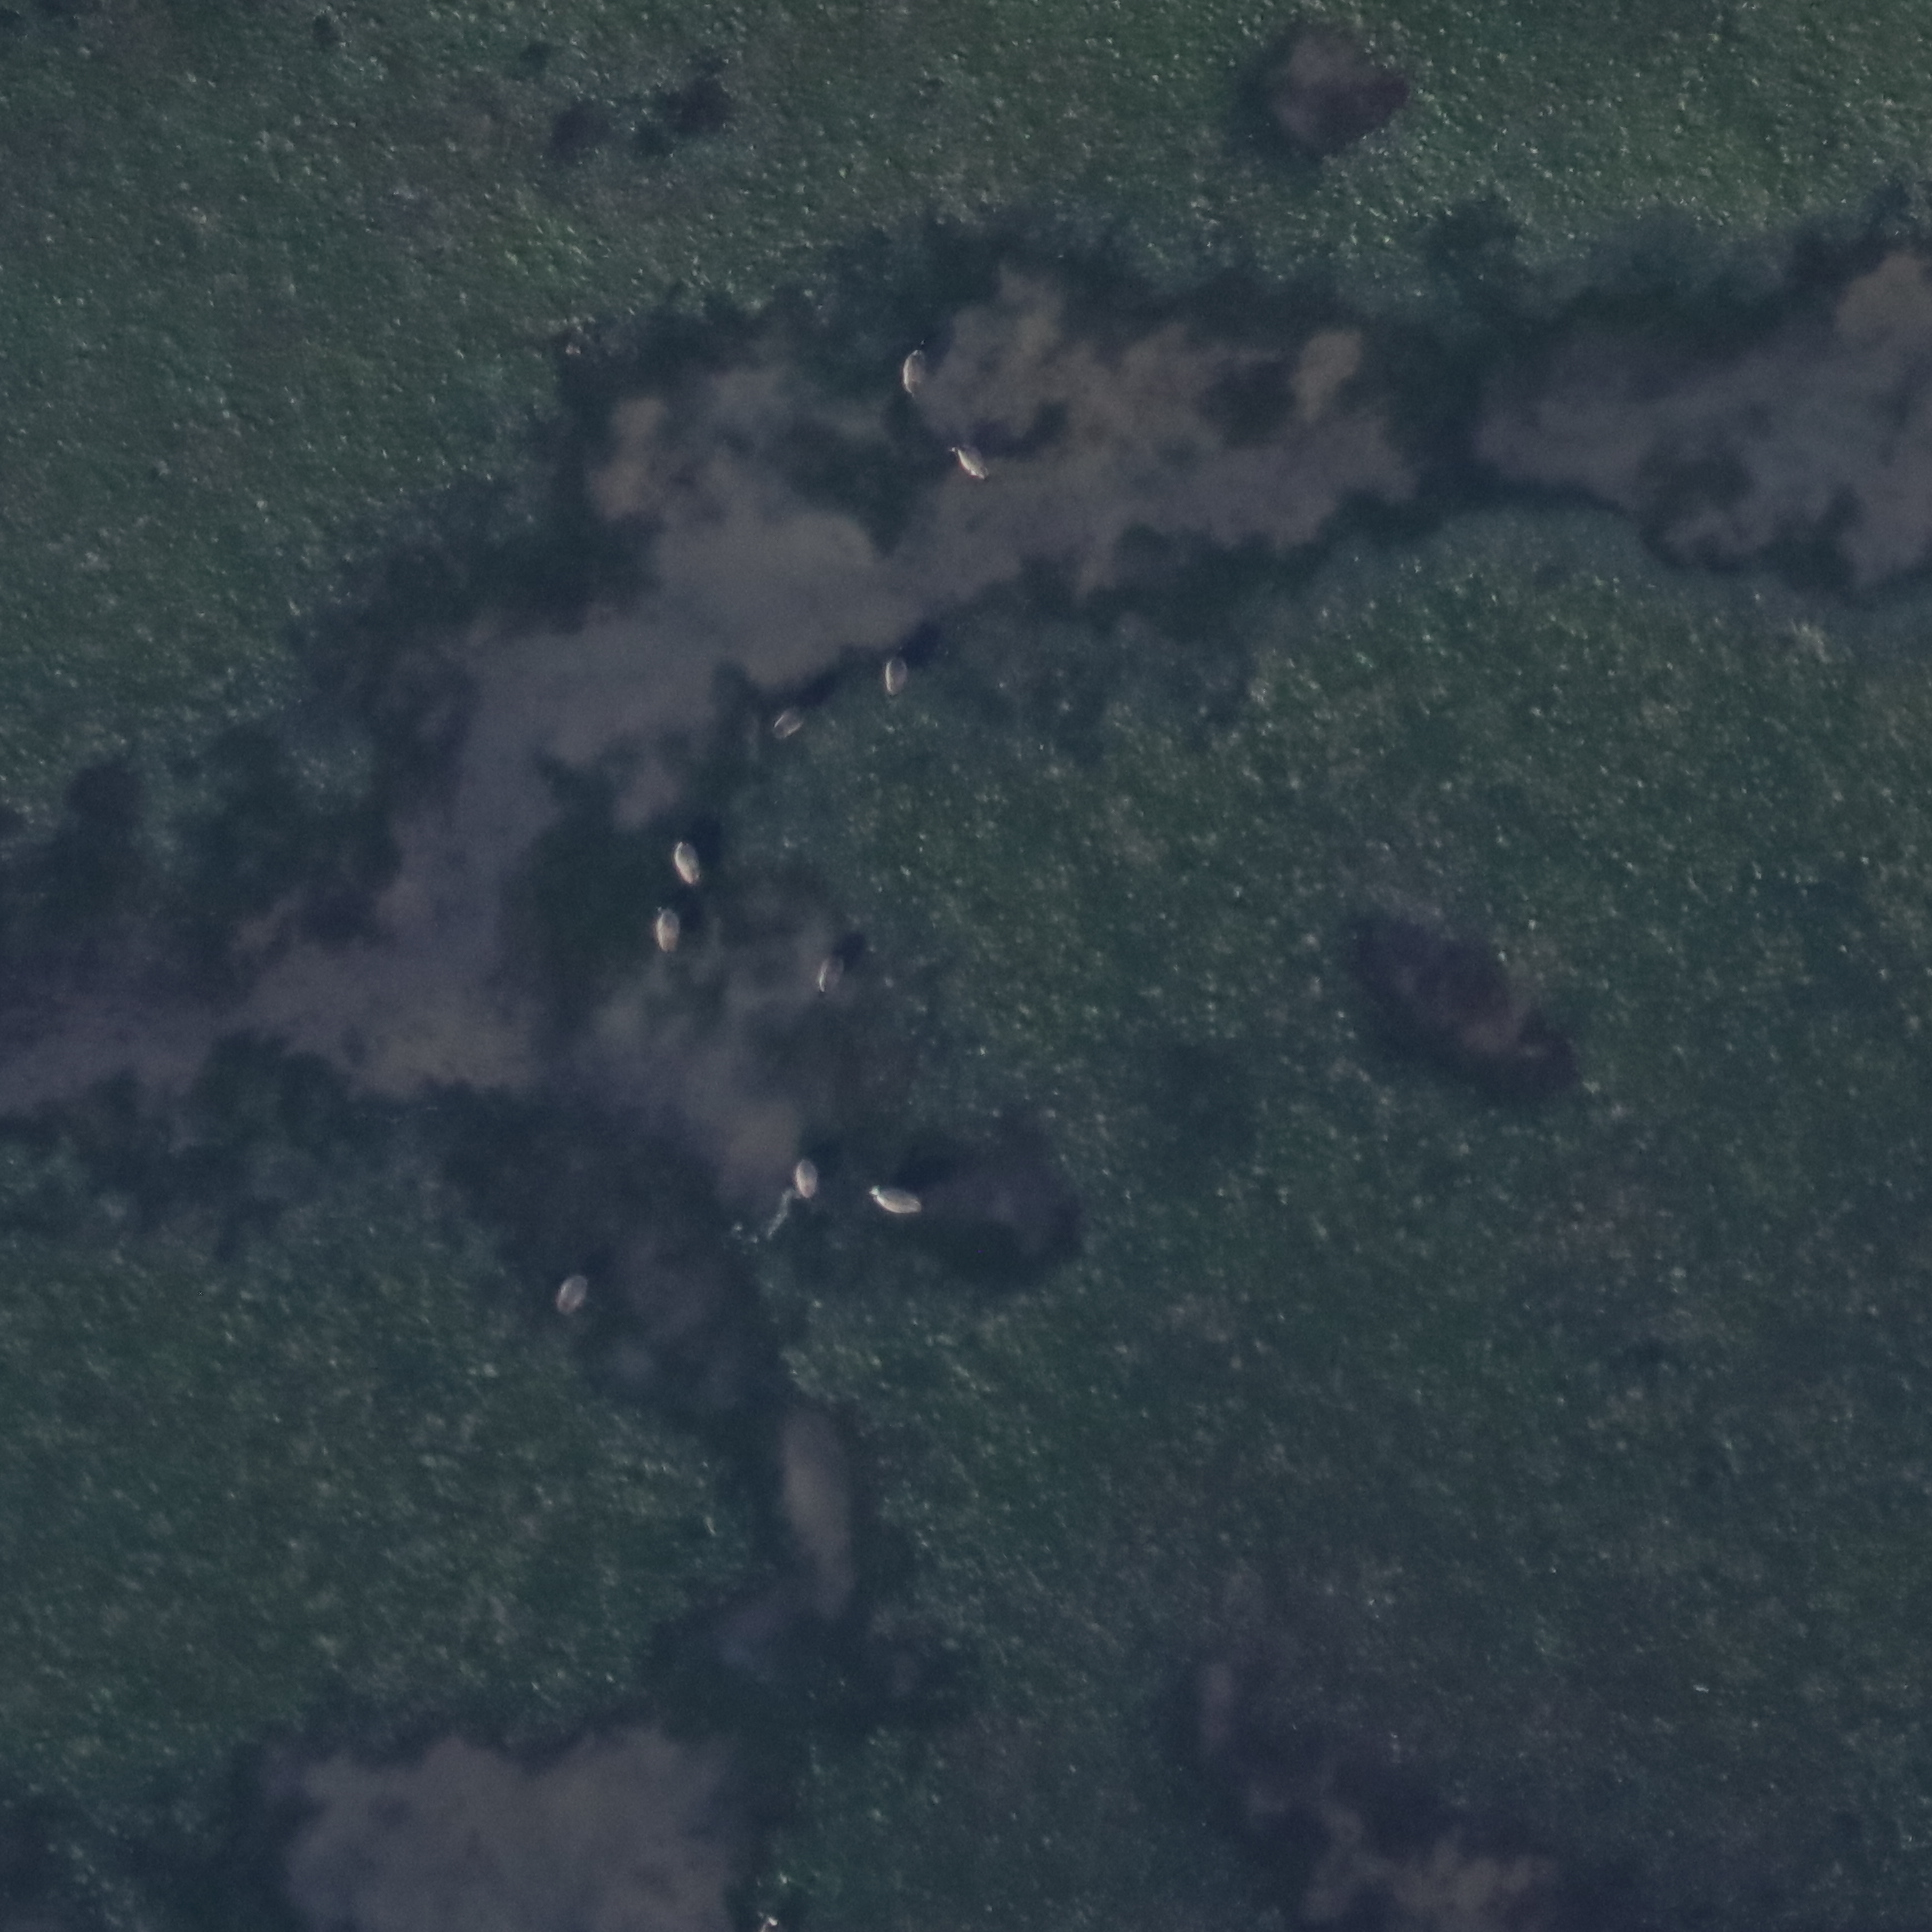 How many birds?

10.